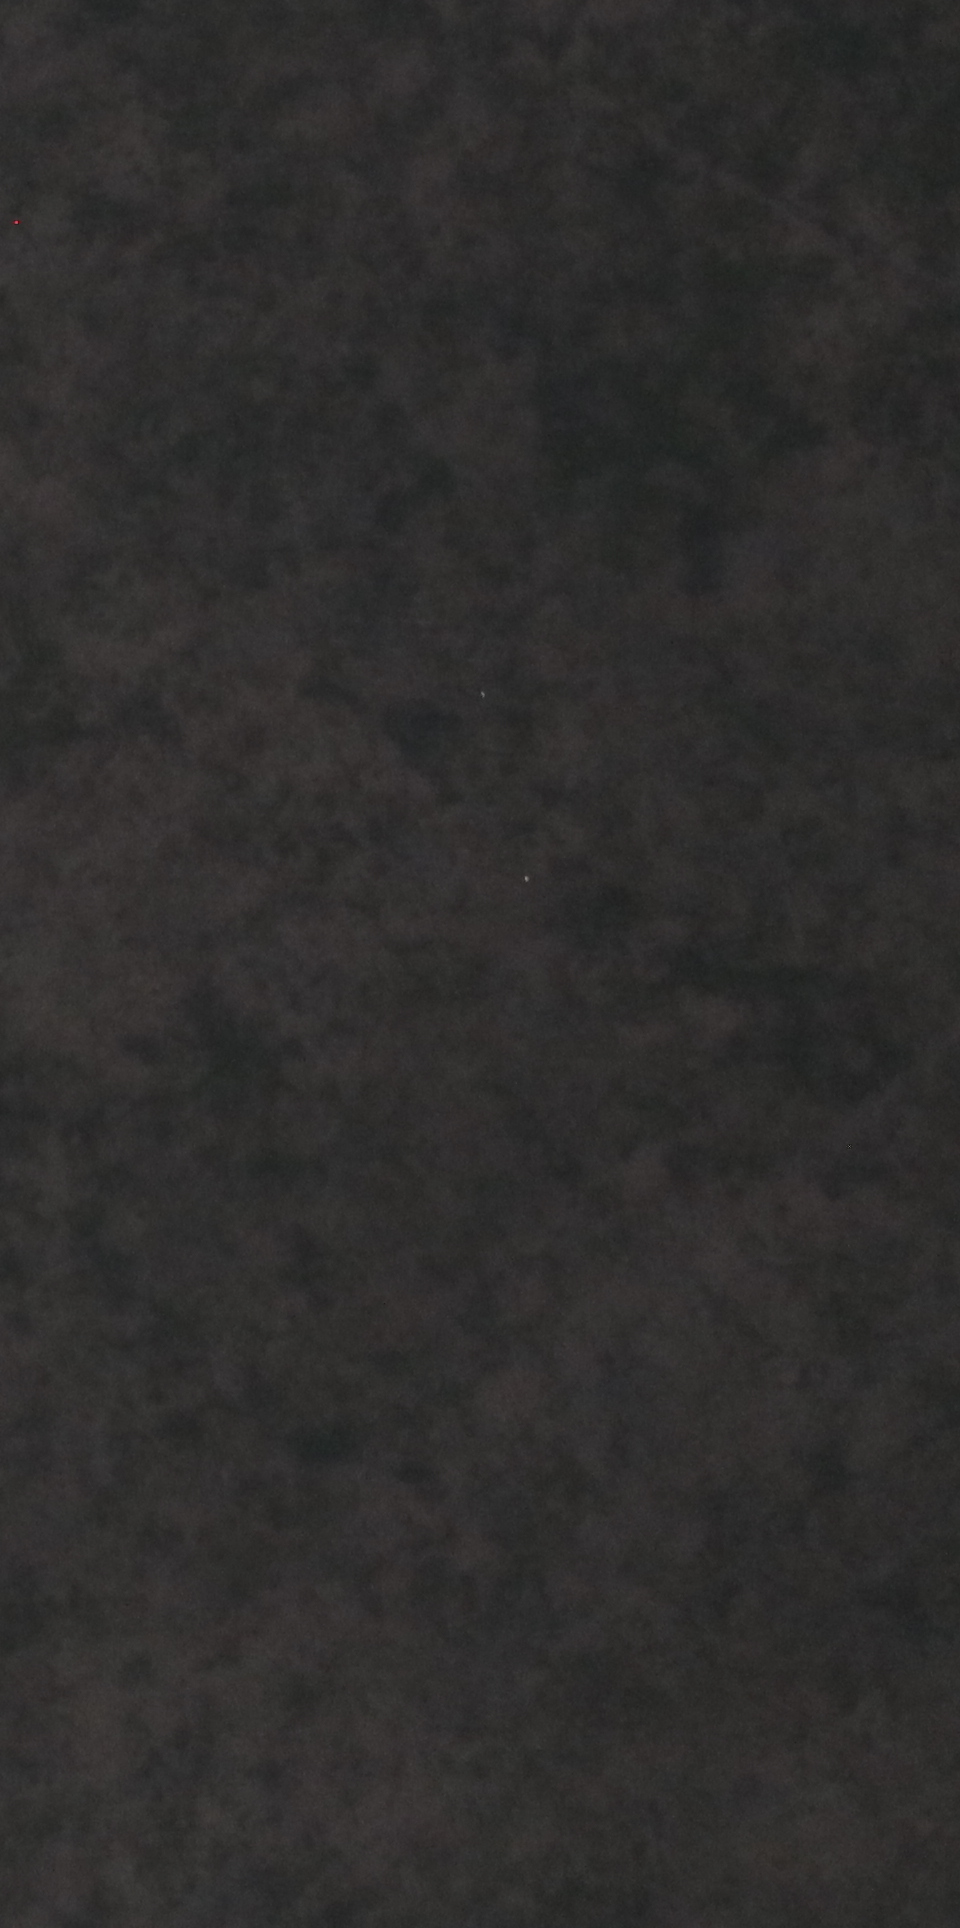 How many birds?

0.